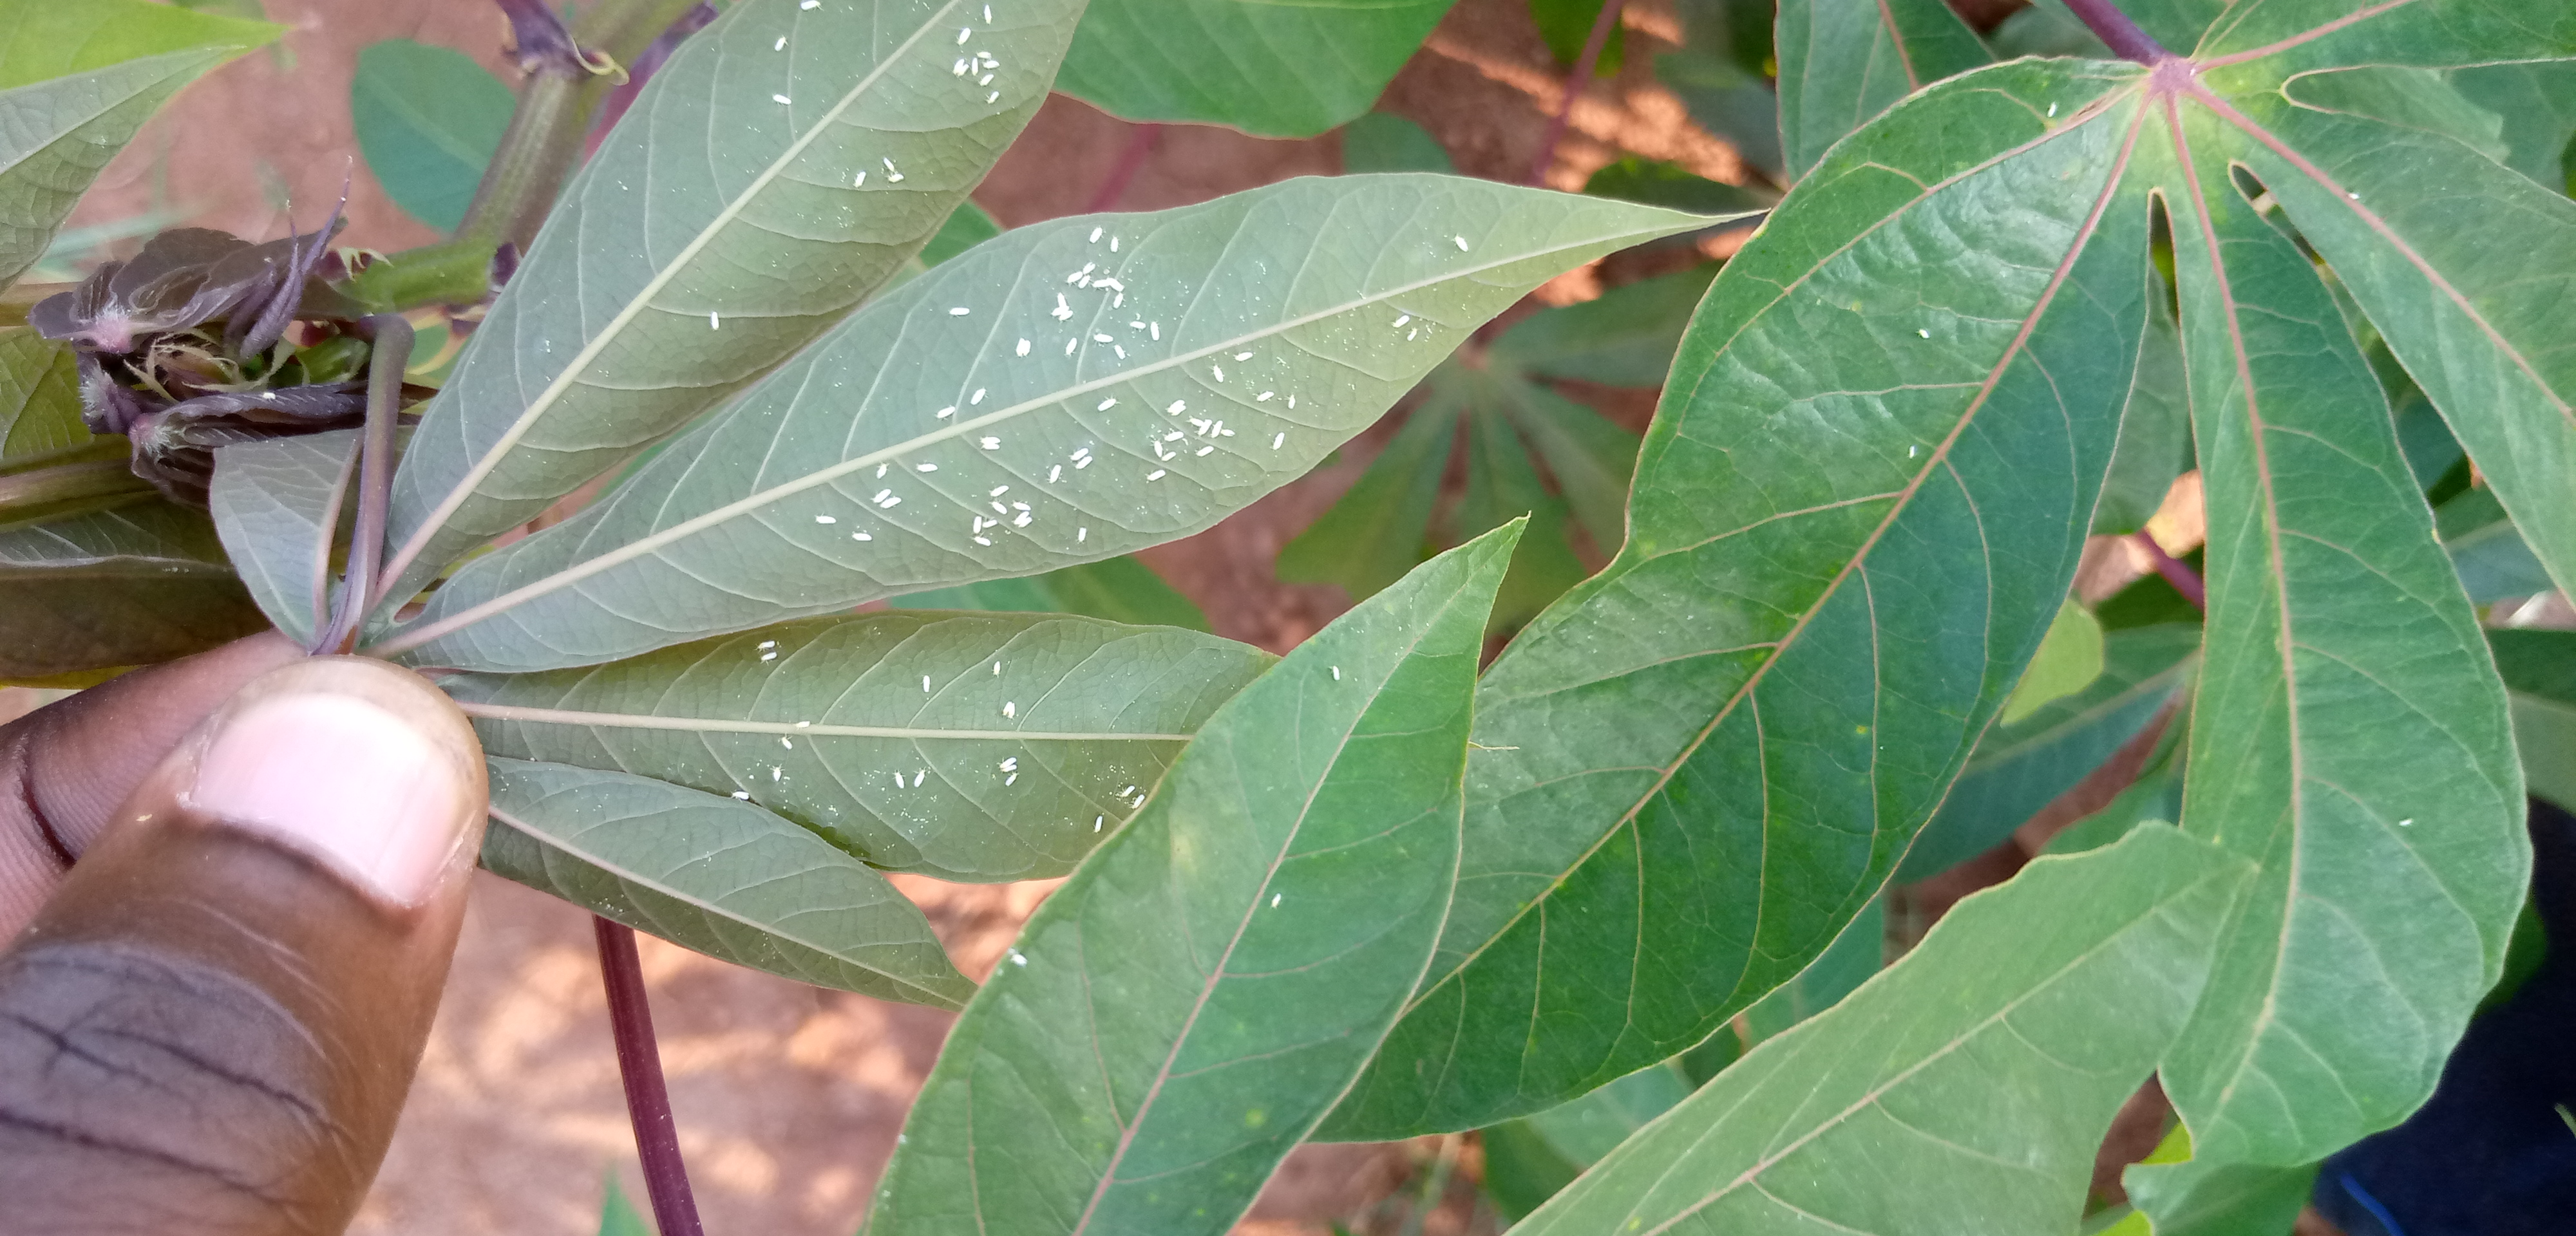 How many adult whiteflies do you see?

104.